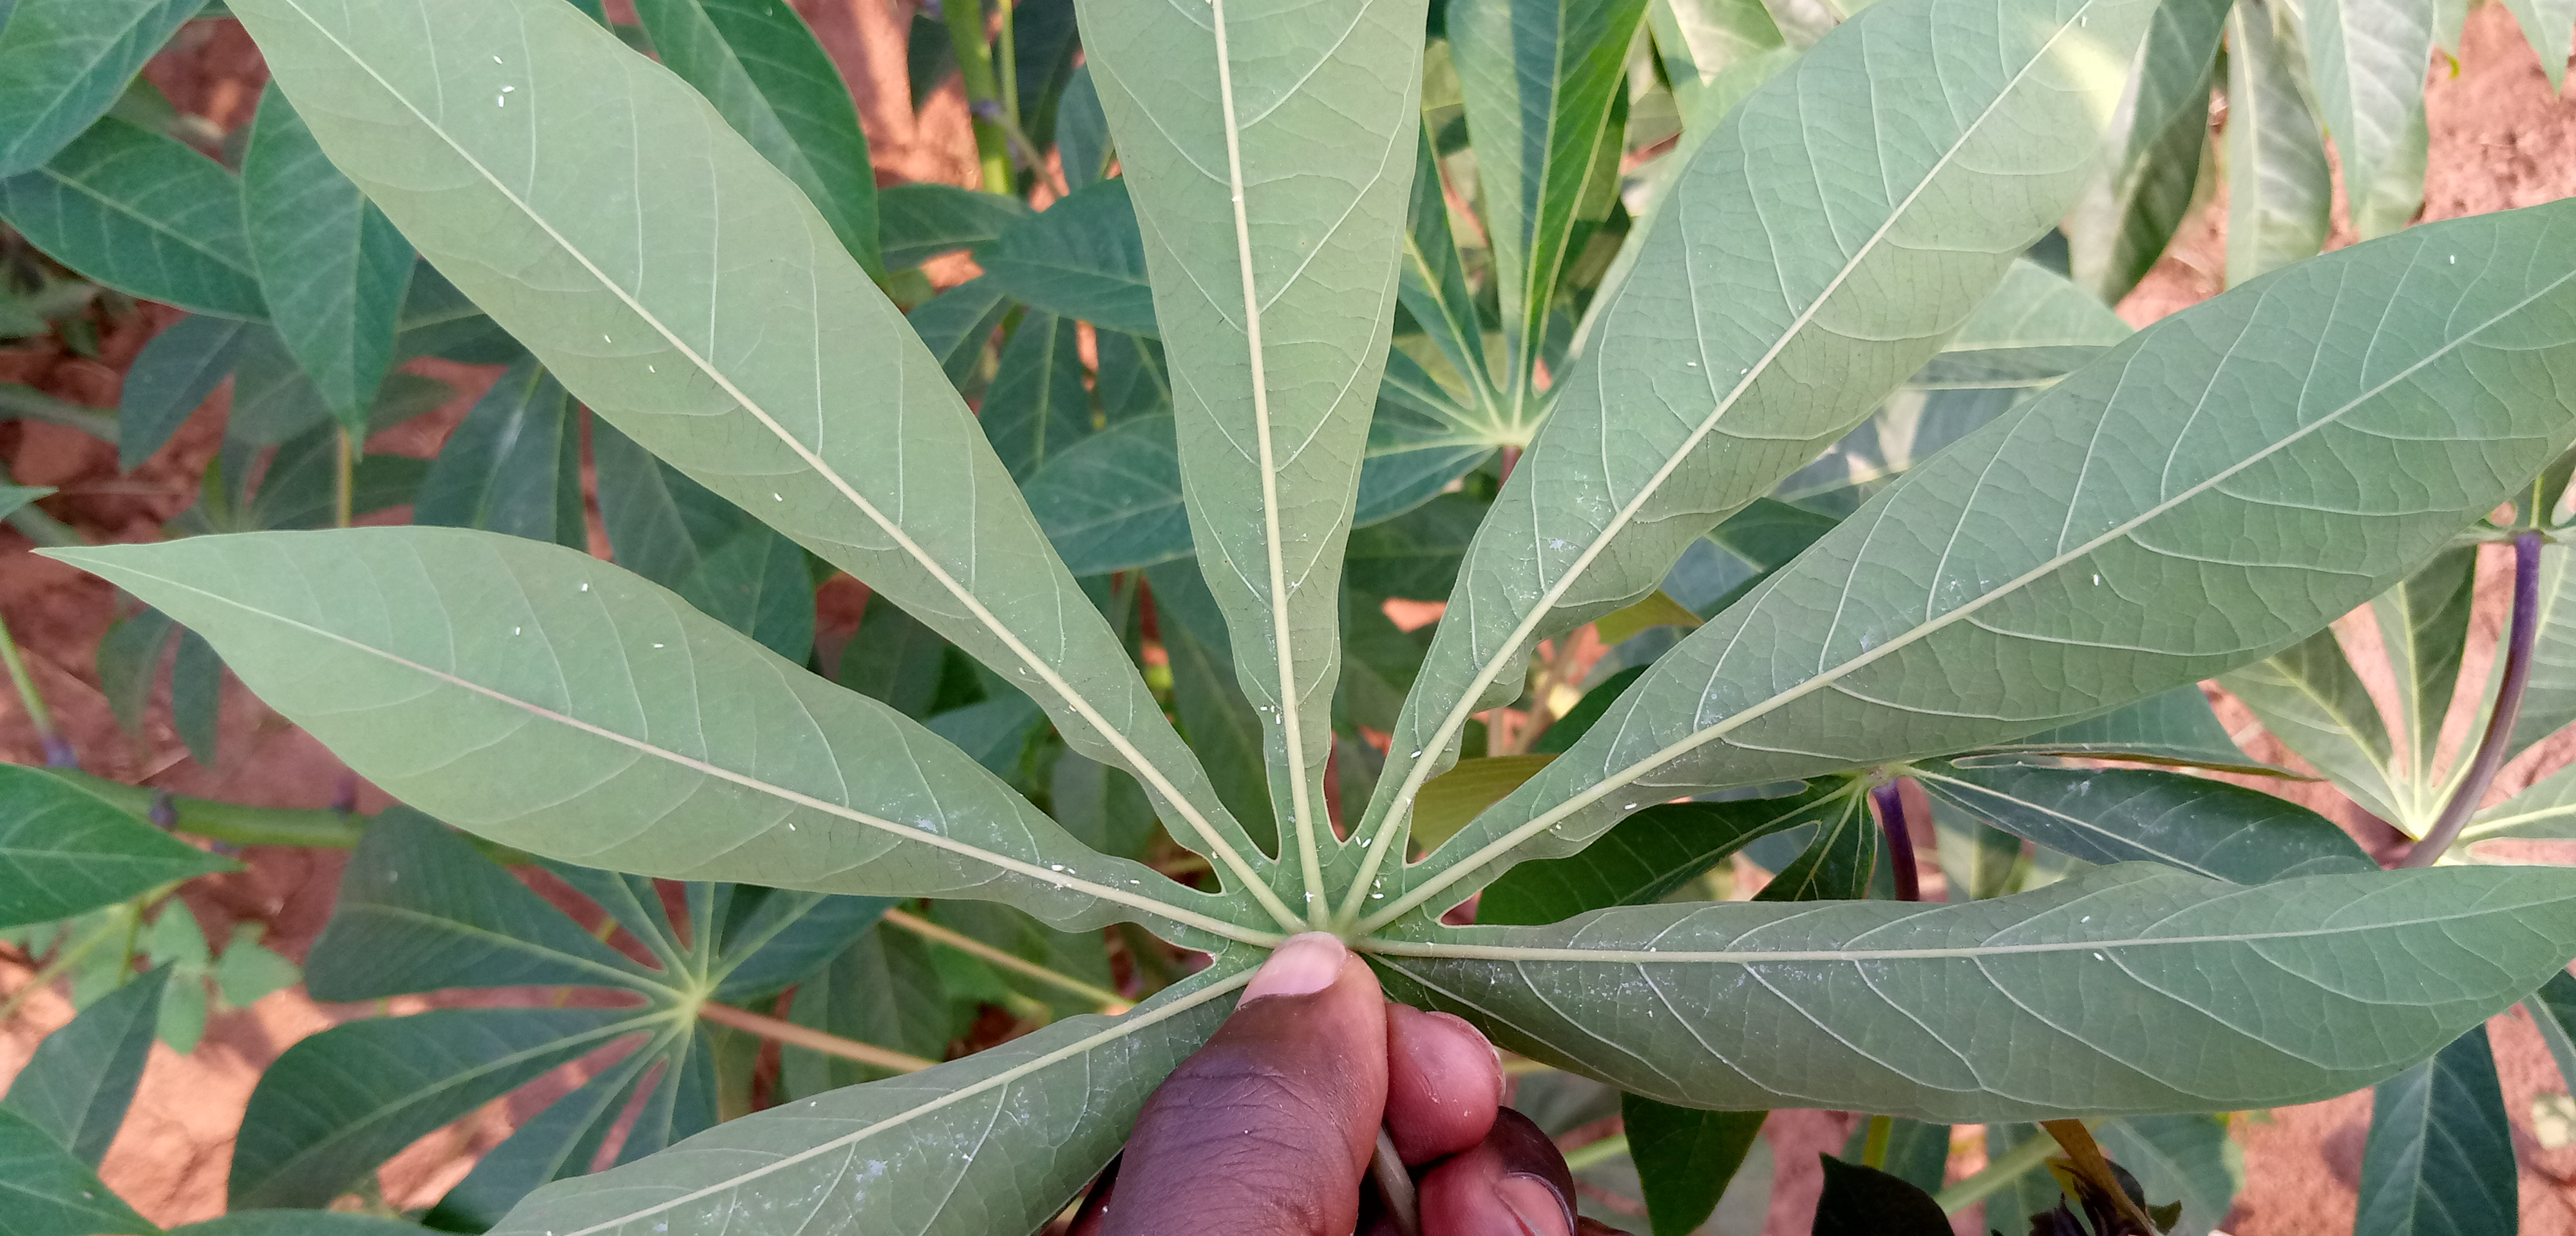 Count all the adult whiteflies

40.